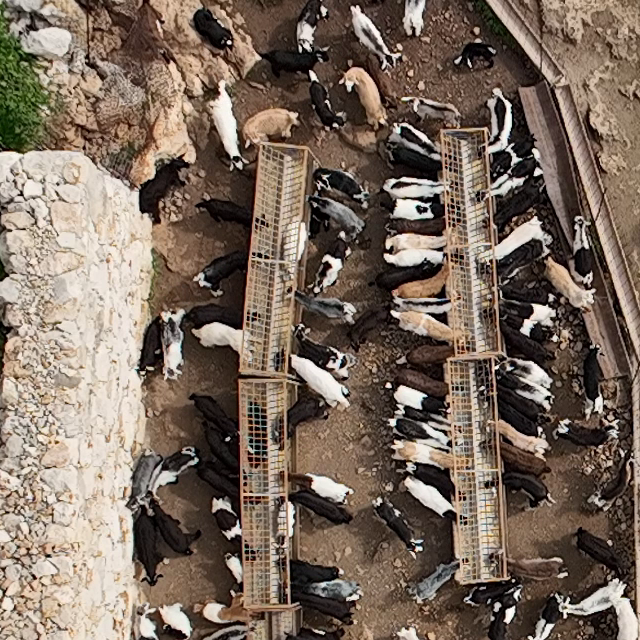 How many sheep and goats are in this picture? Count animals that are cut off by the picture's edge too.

99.